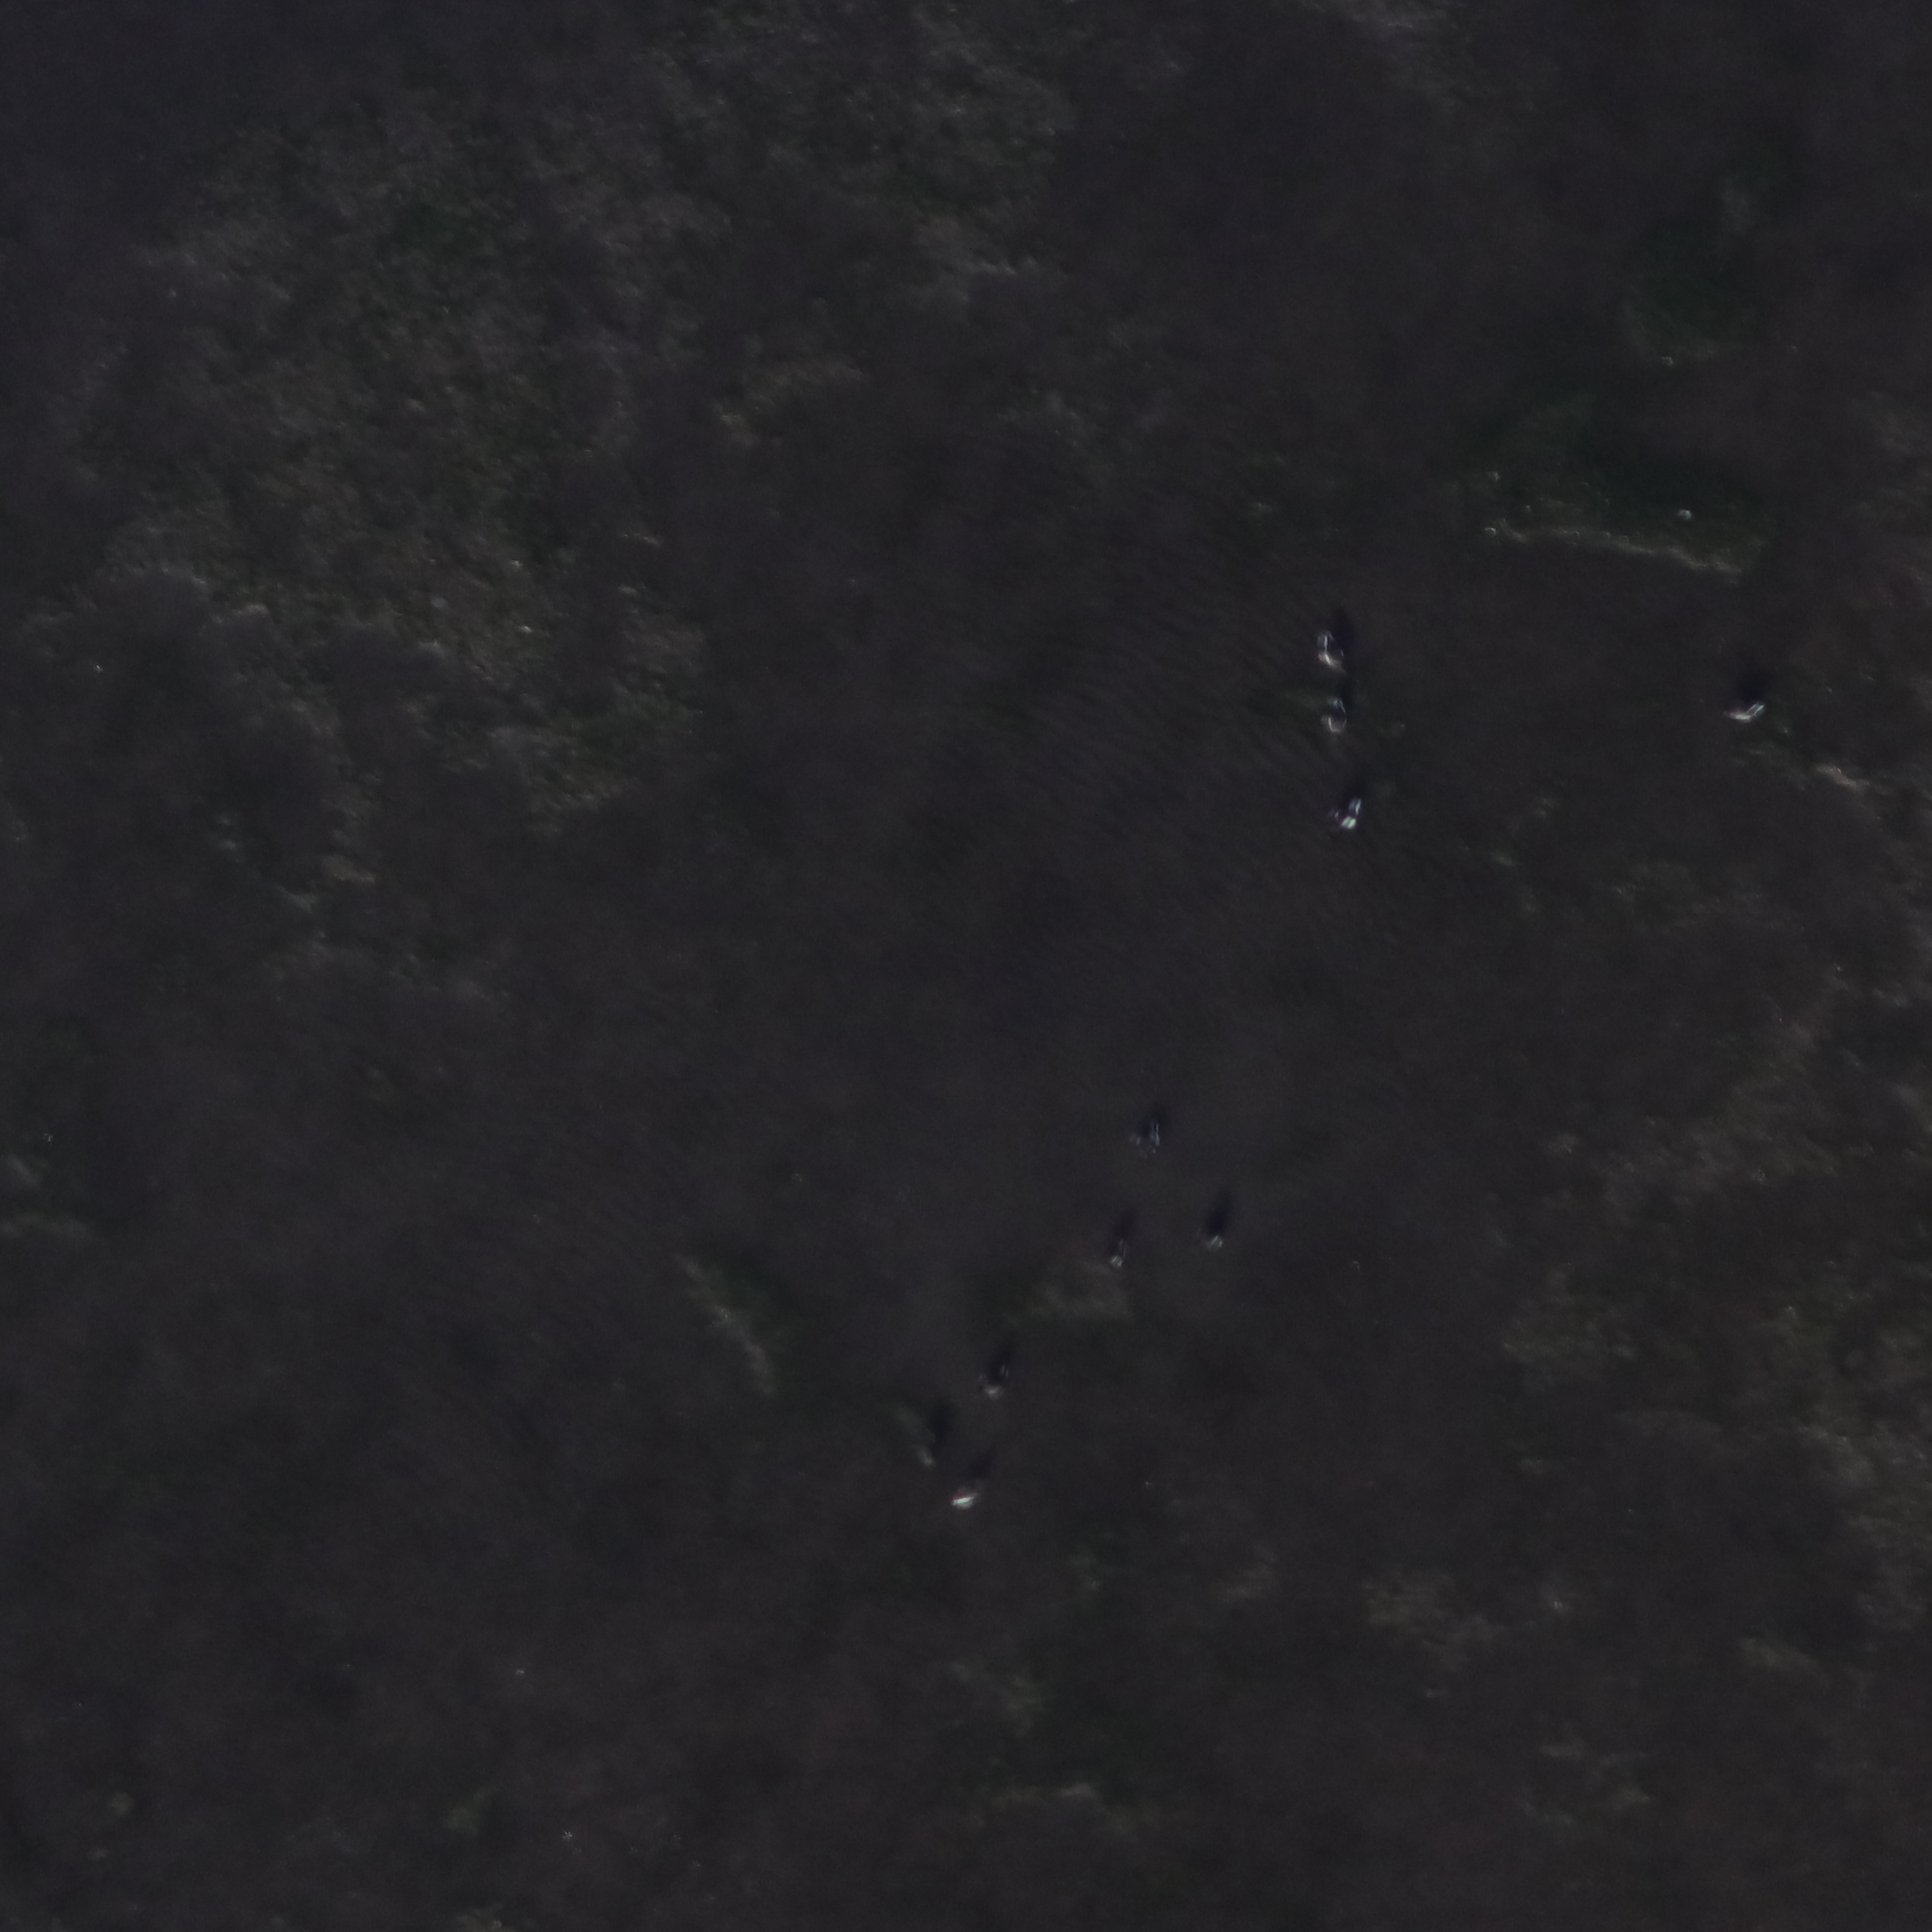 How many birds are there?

10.